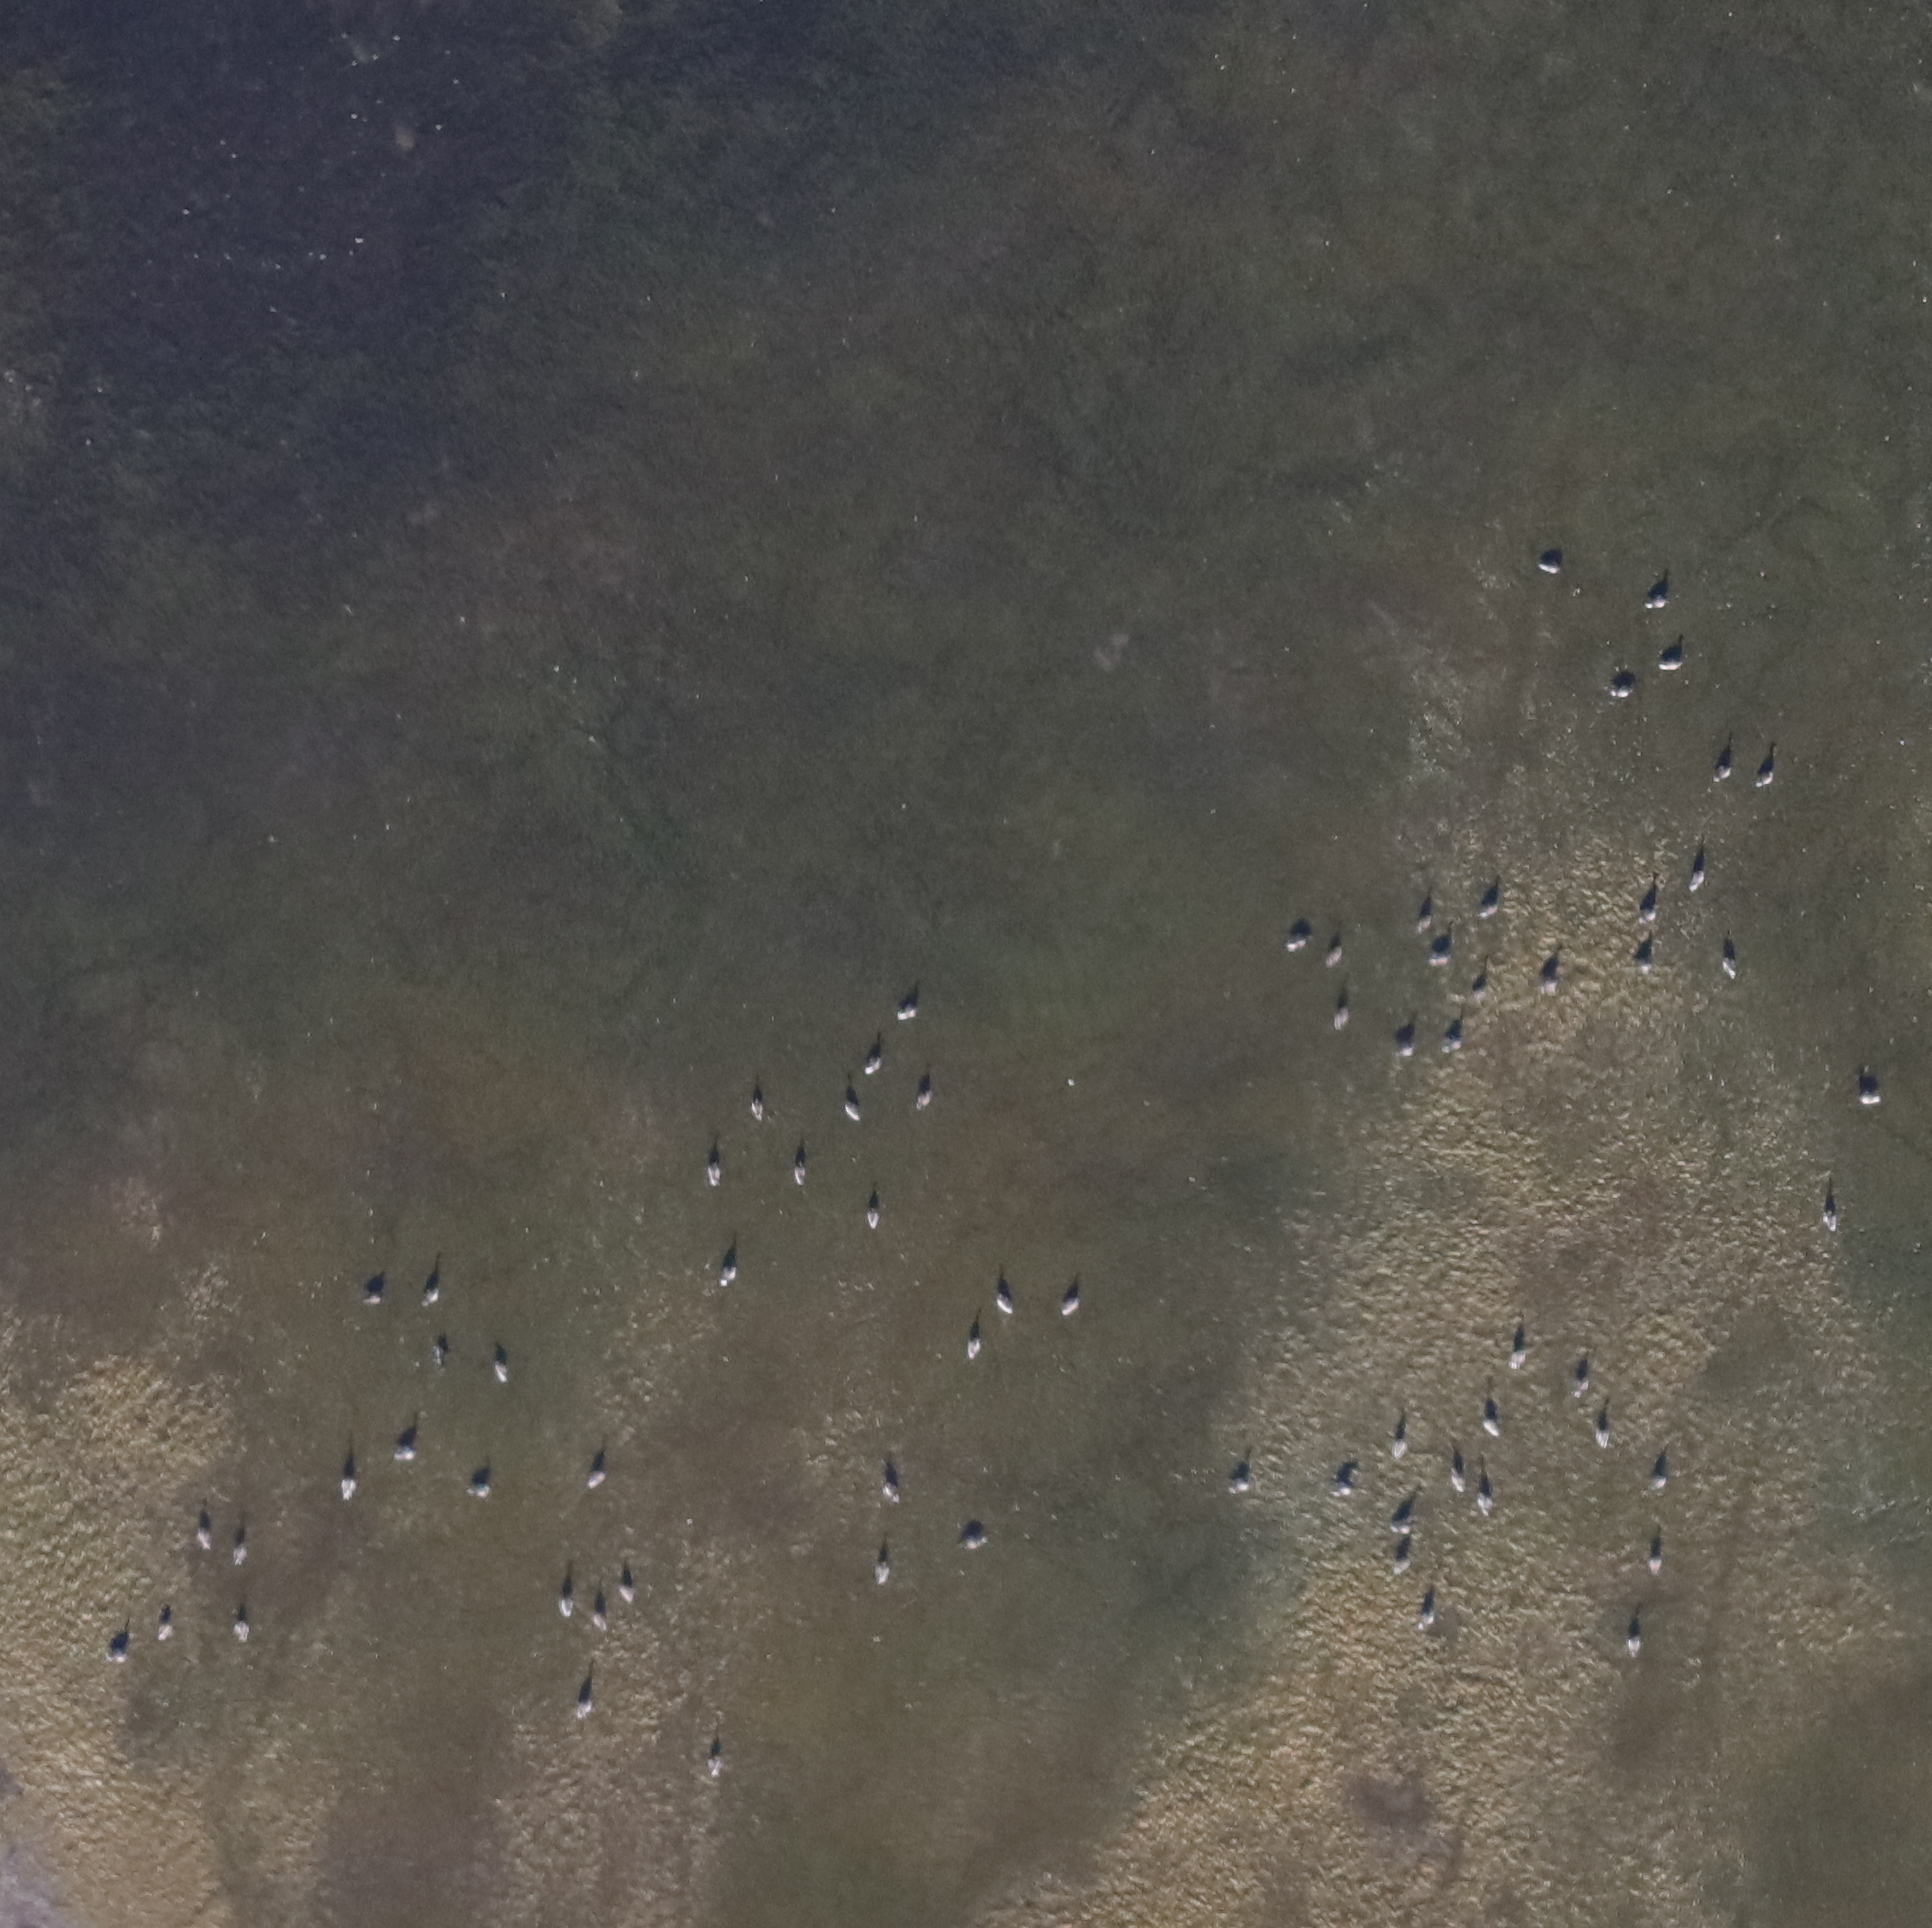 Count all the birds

70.